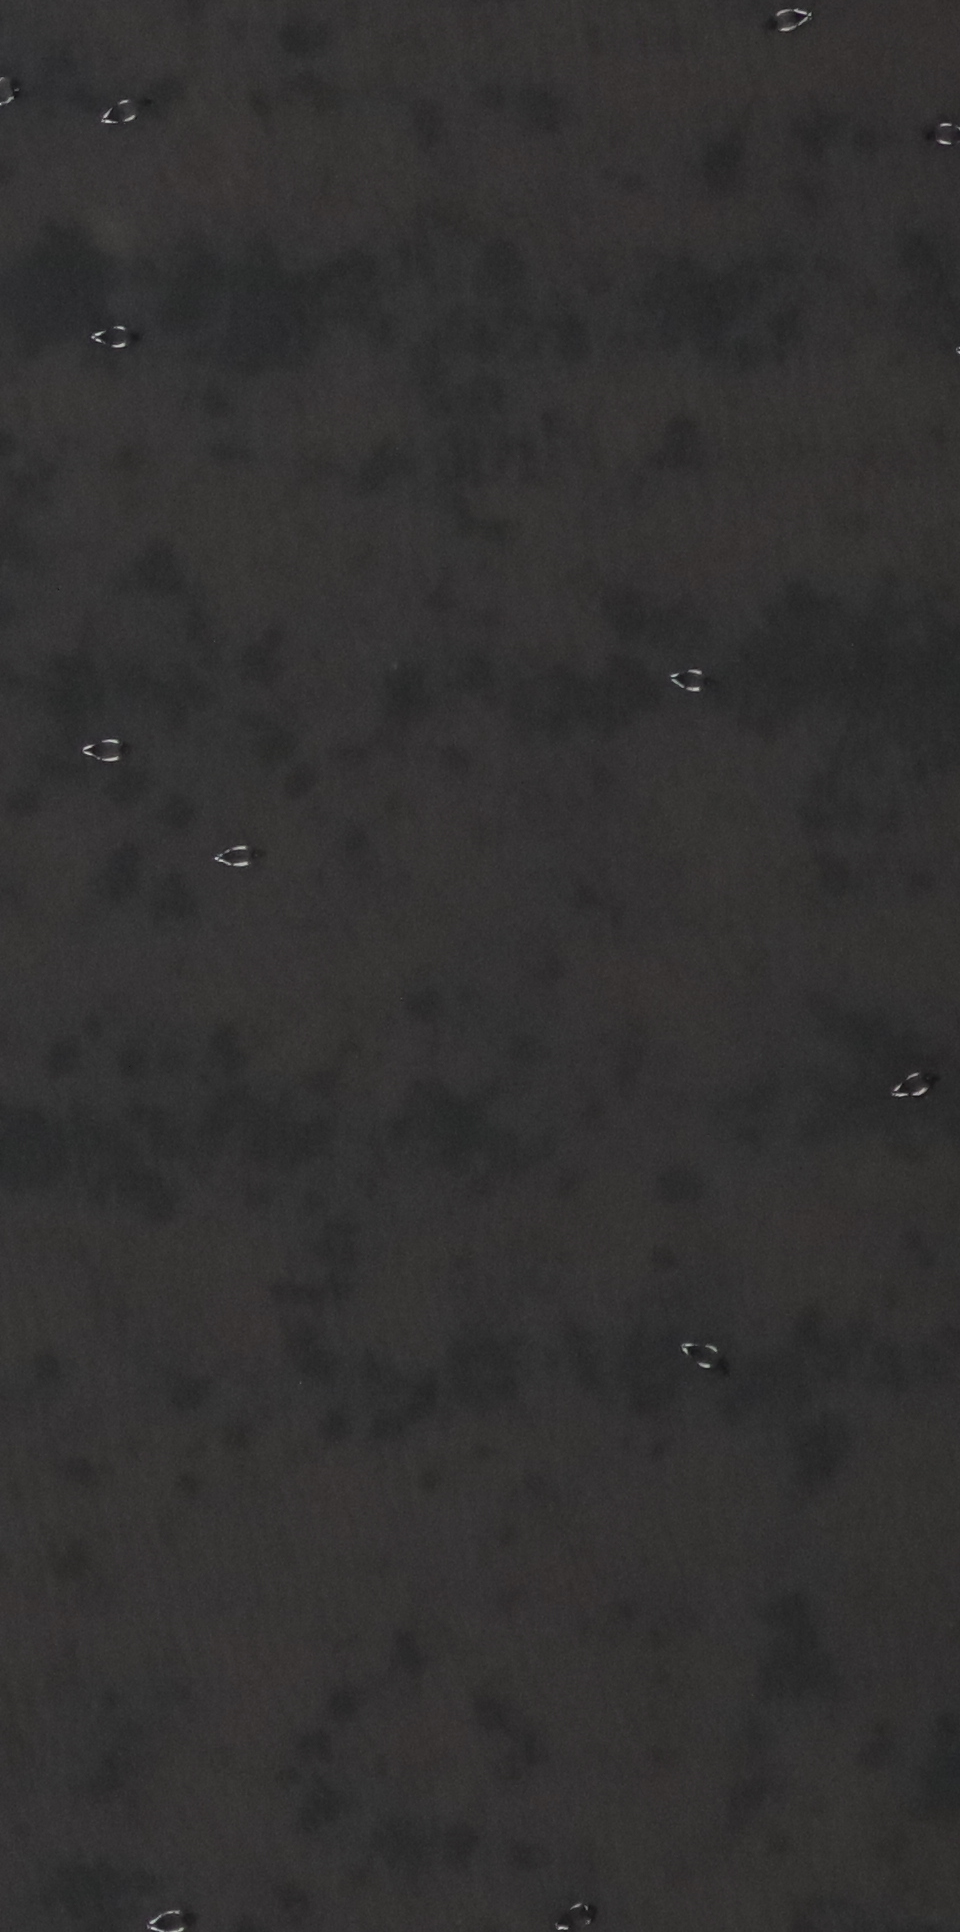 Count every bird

12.